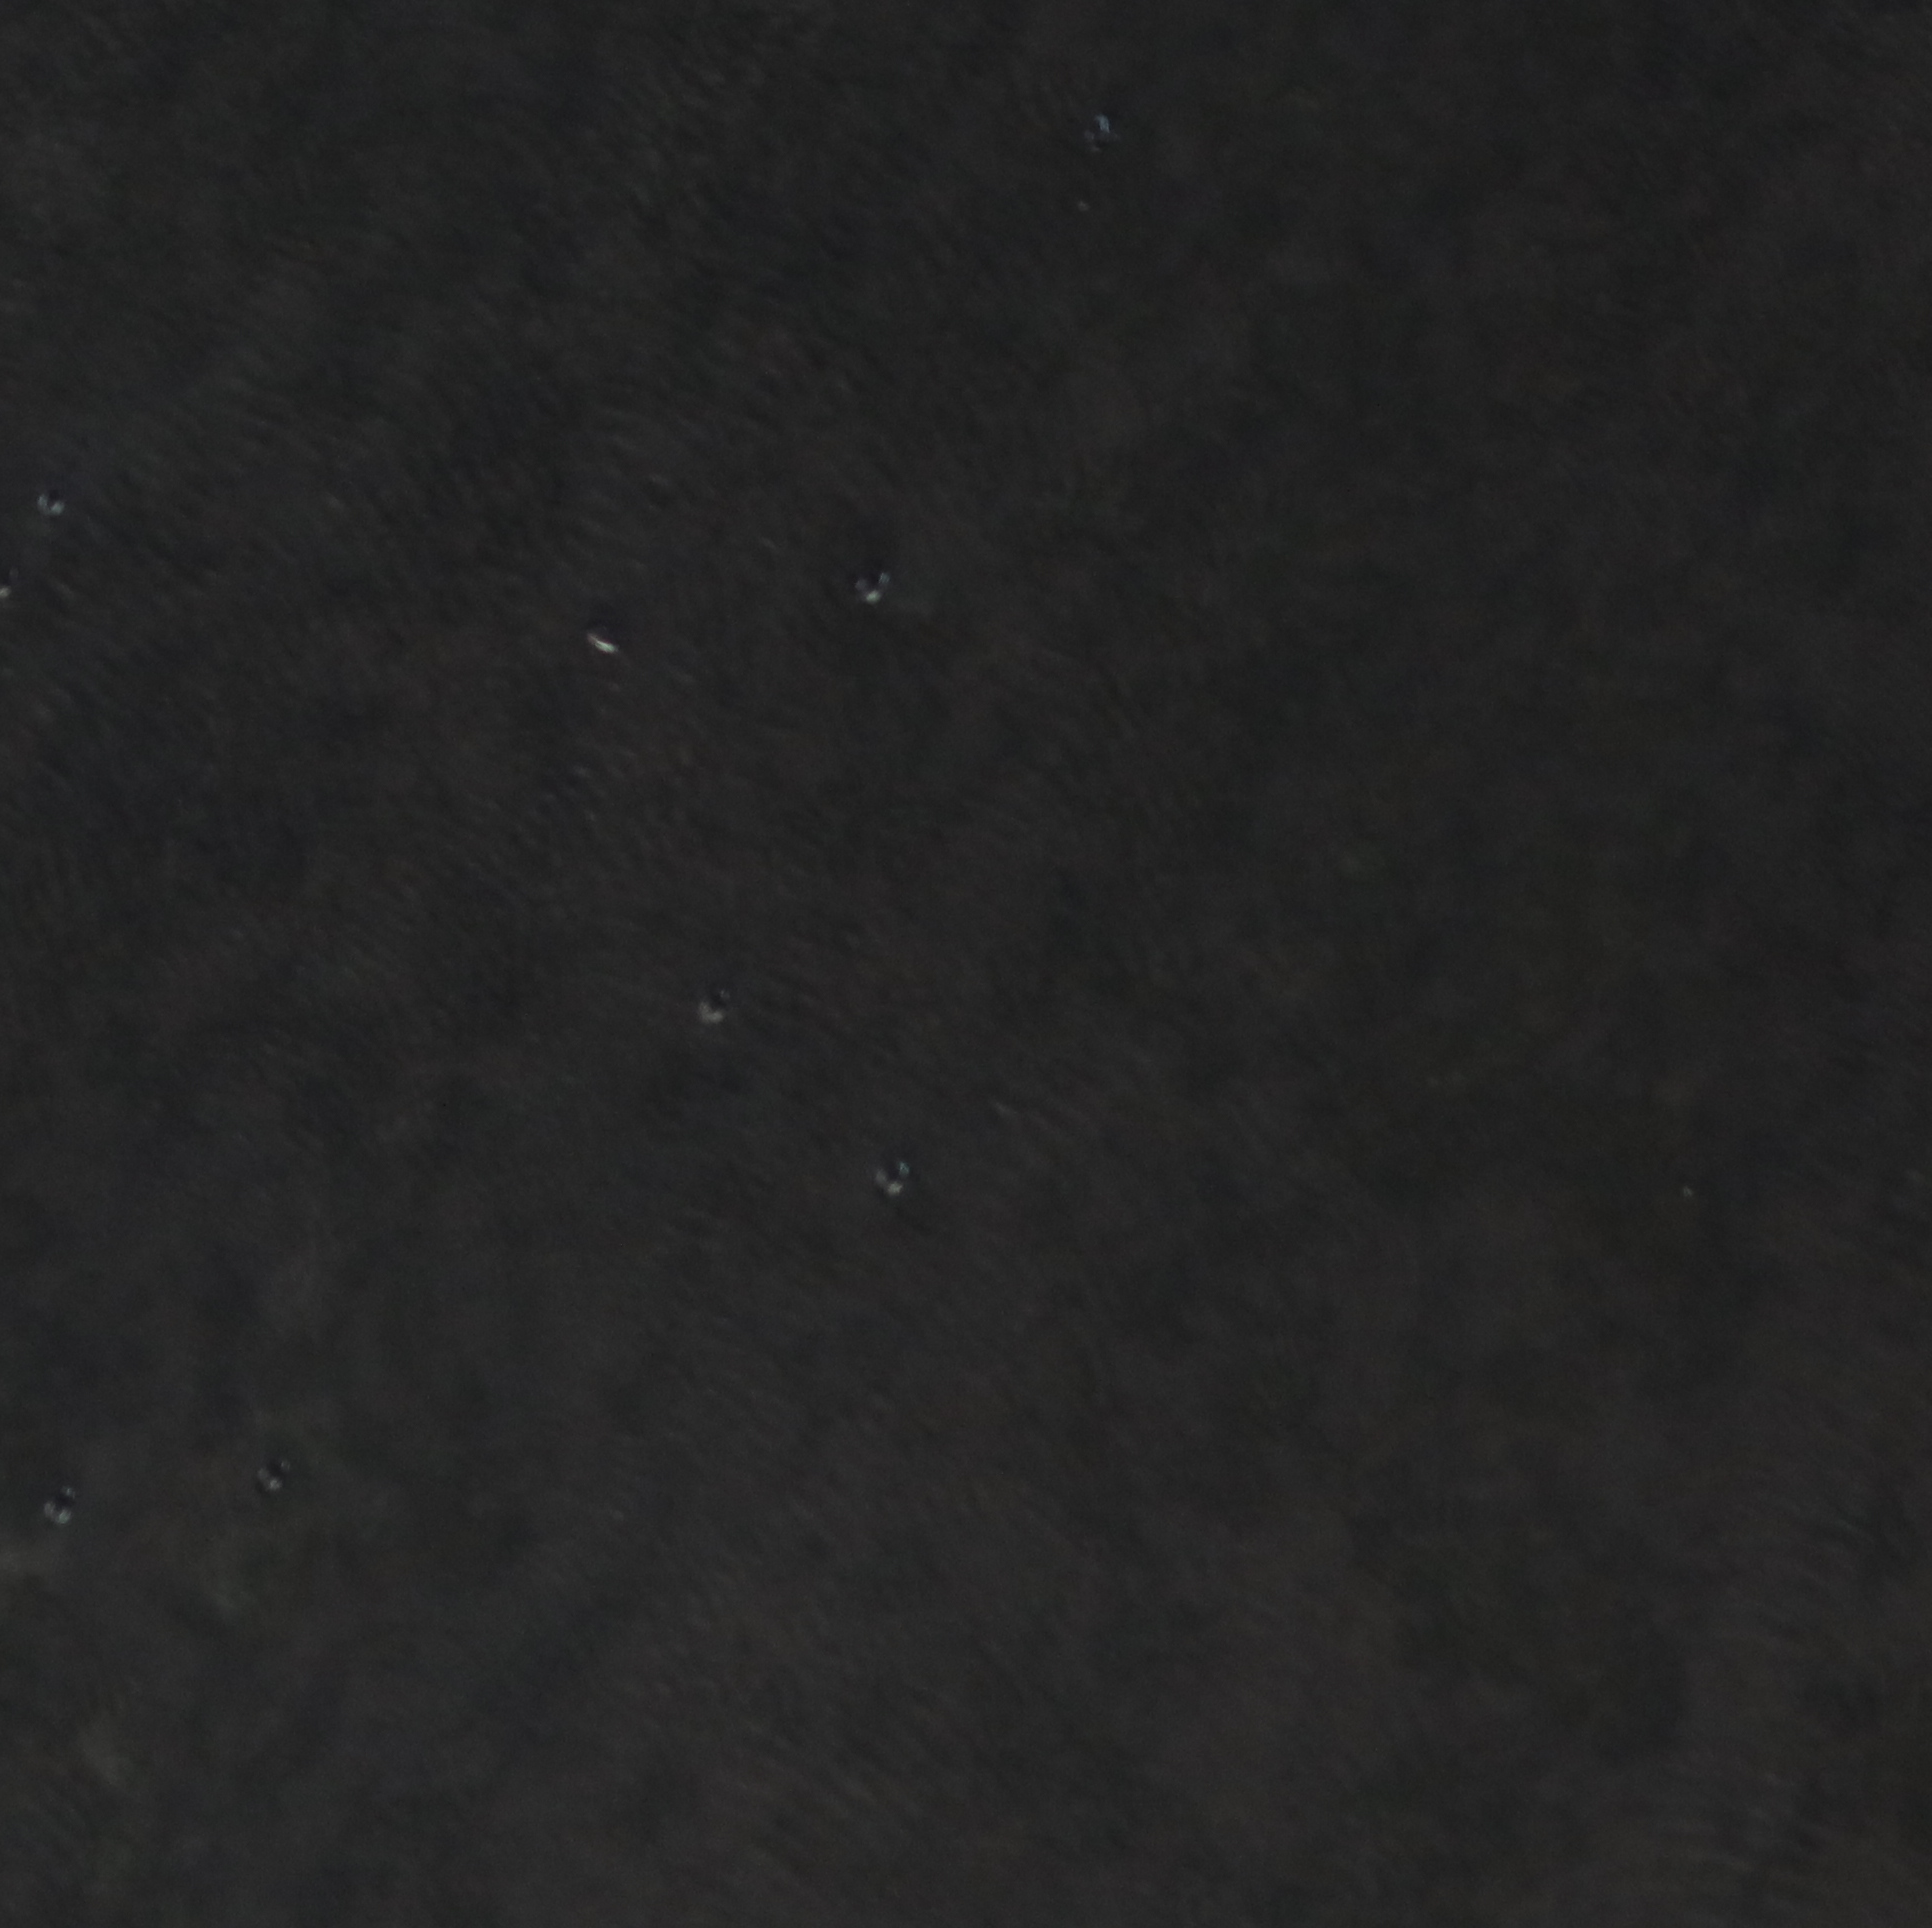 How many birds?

9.